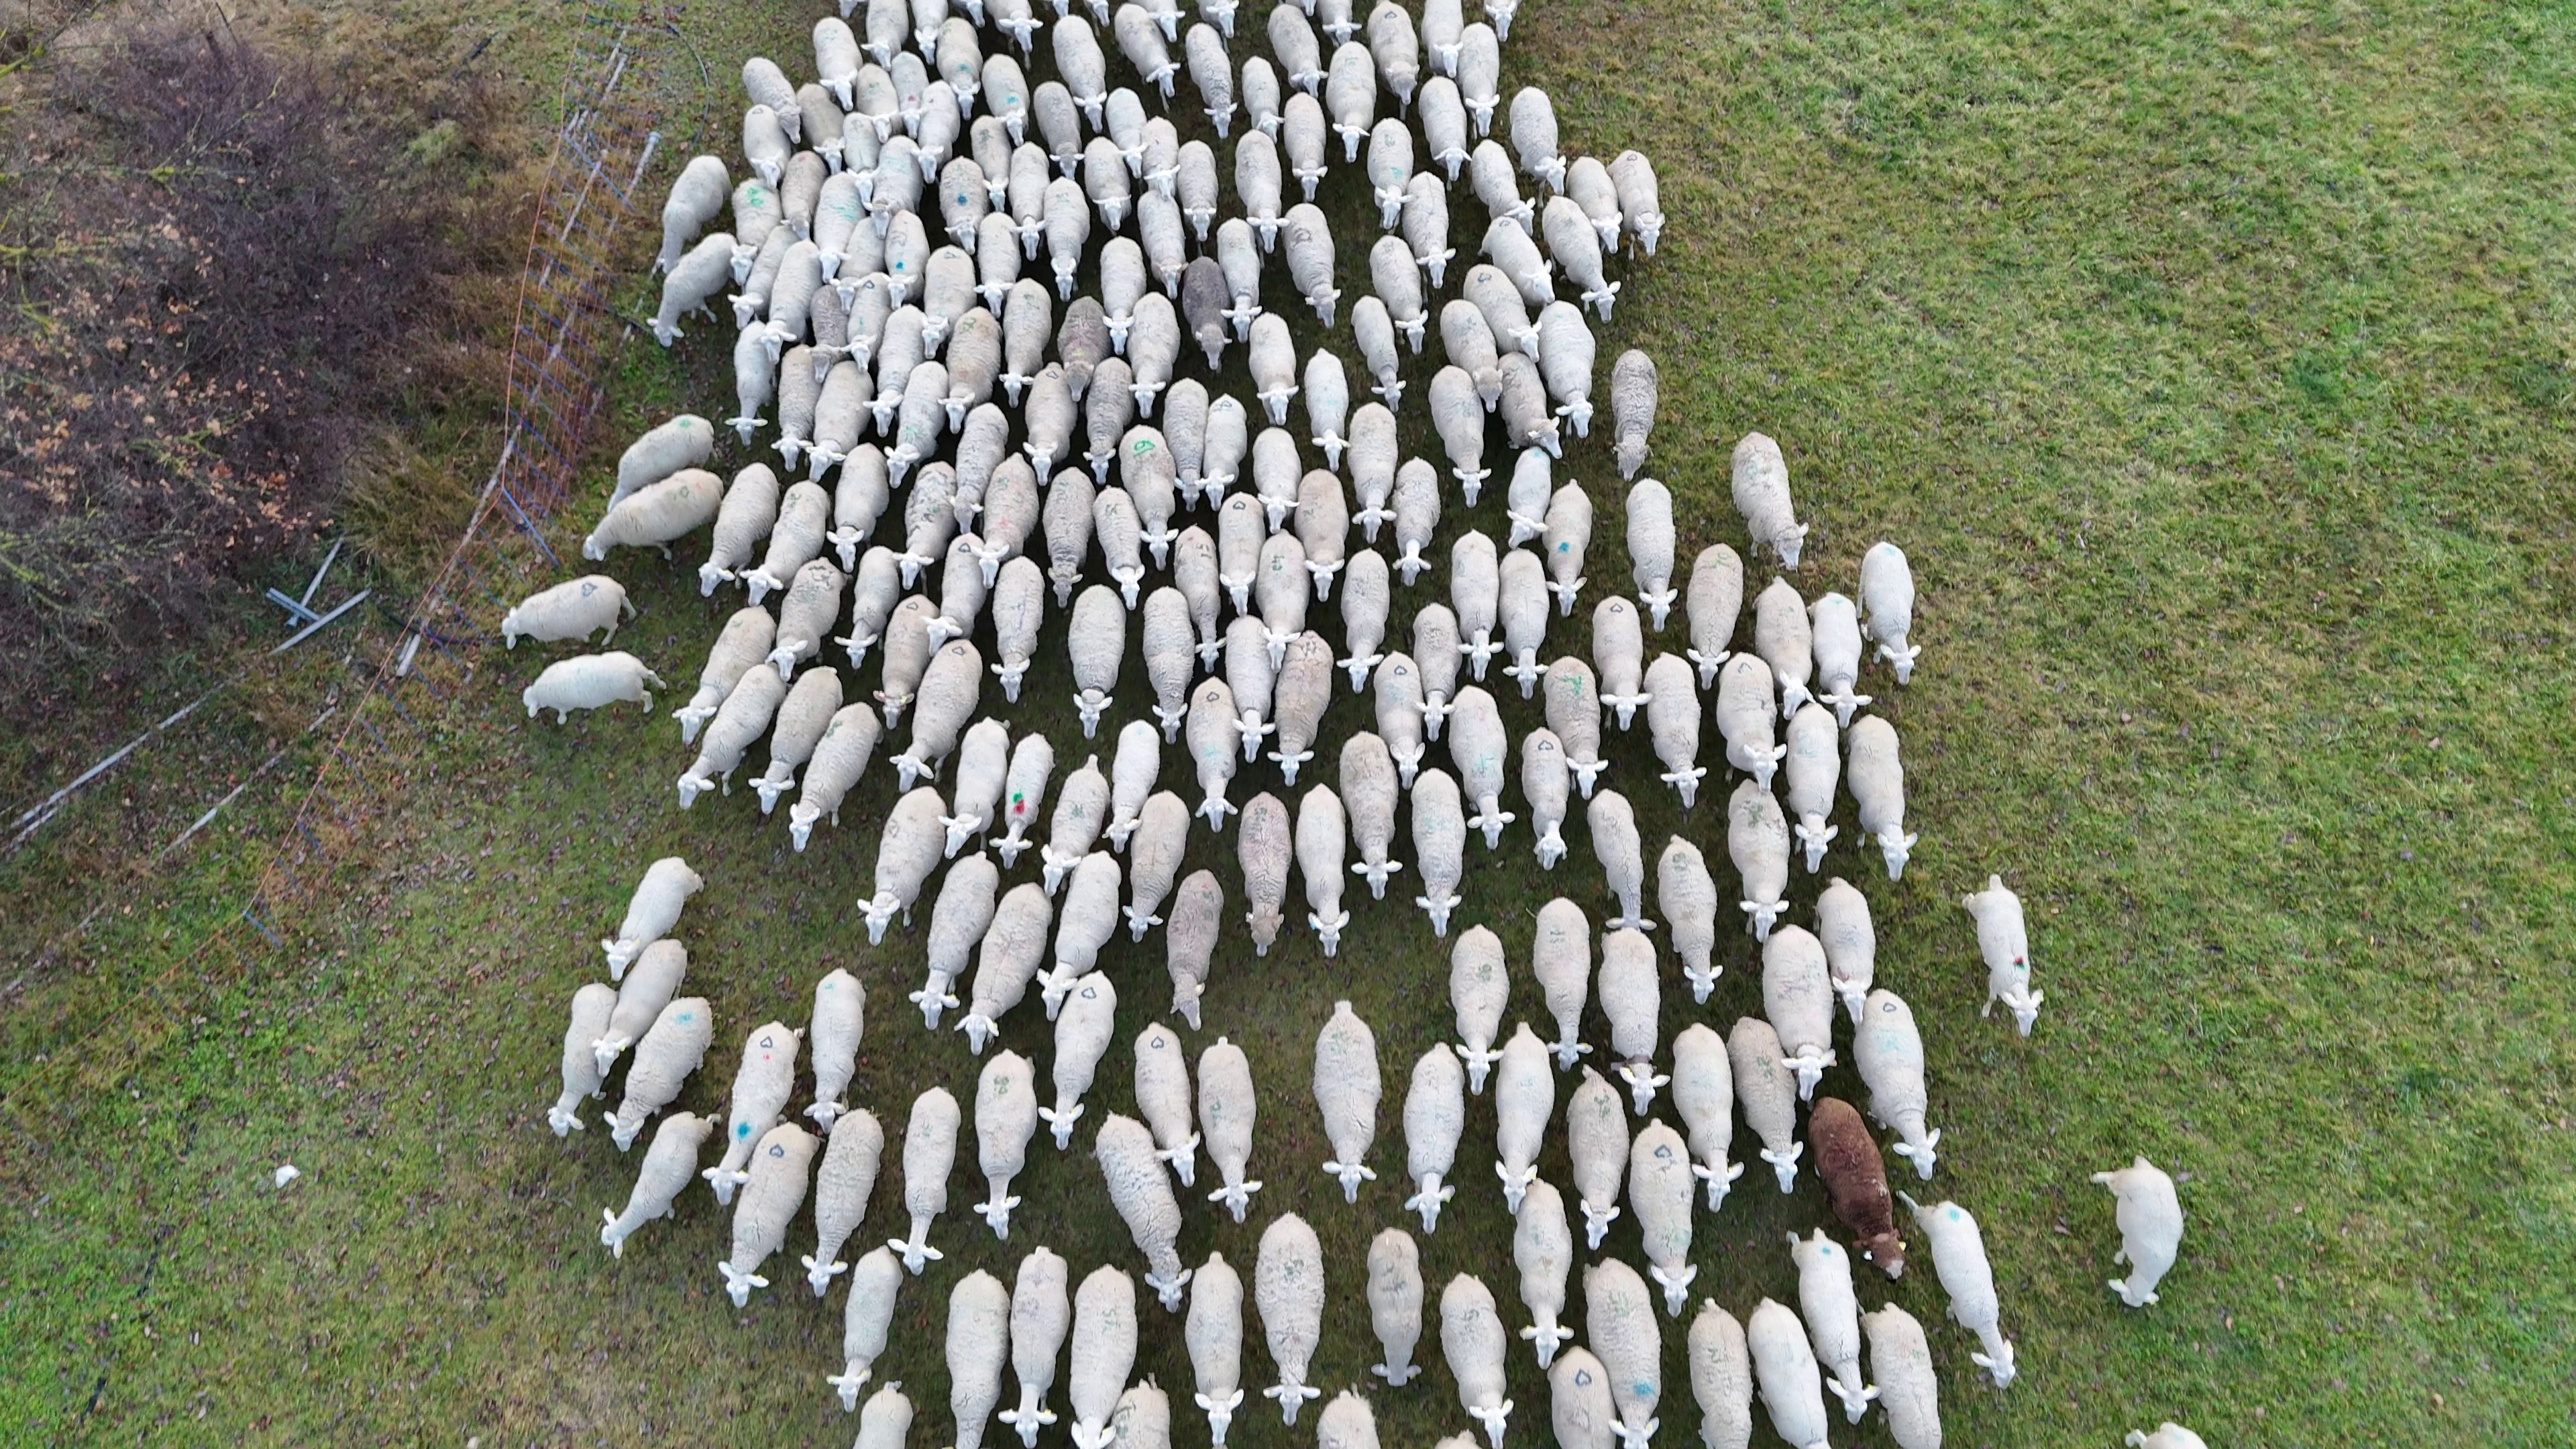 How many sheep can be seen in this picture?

211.